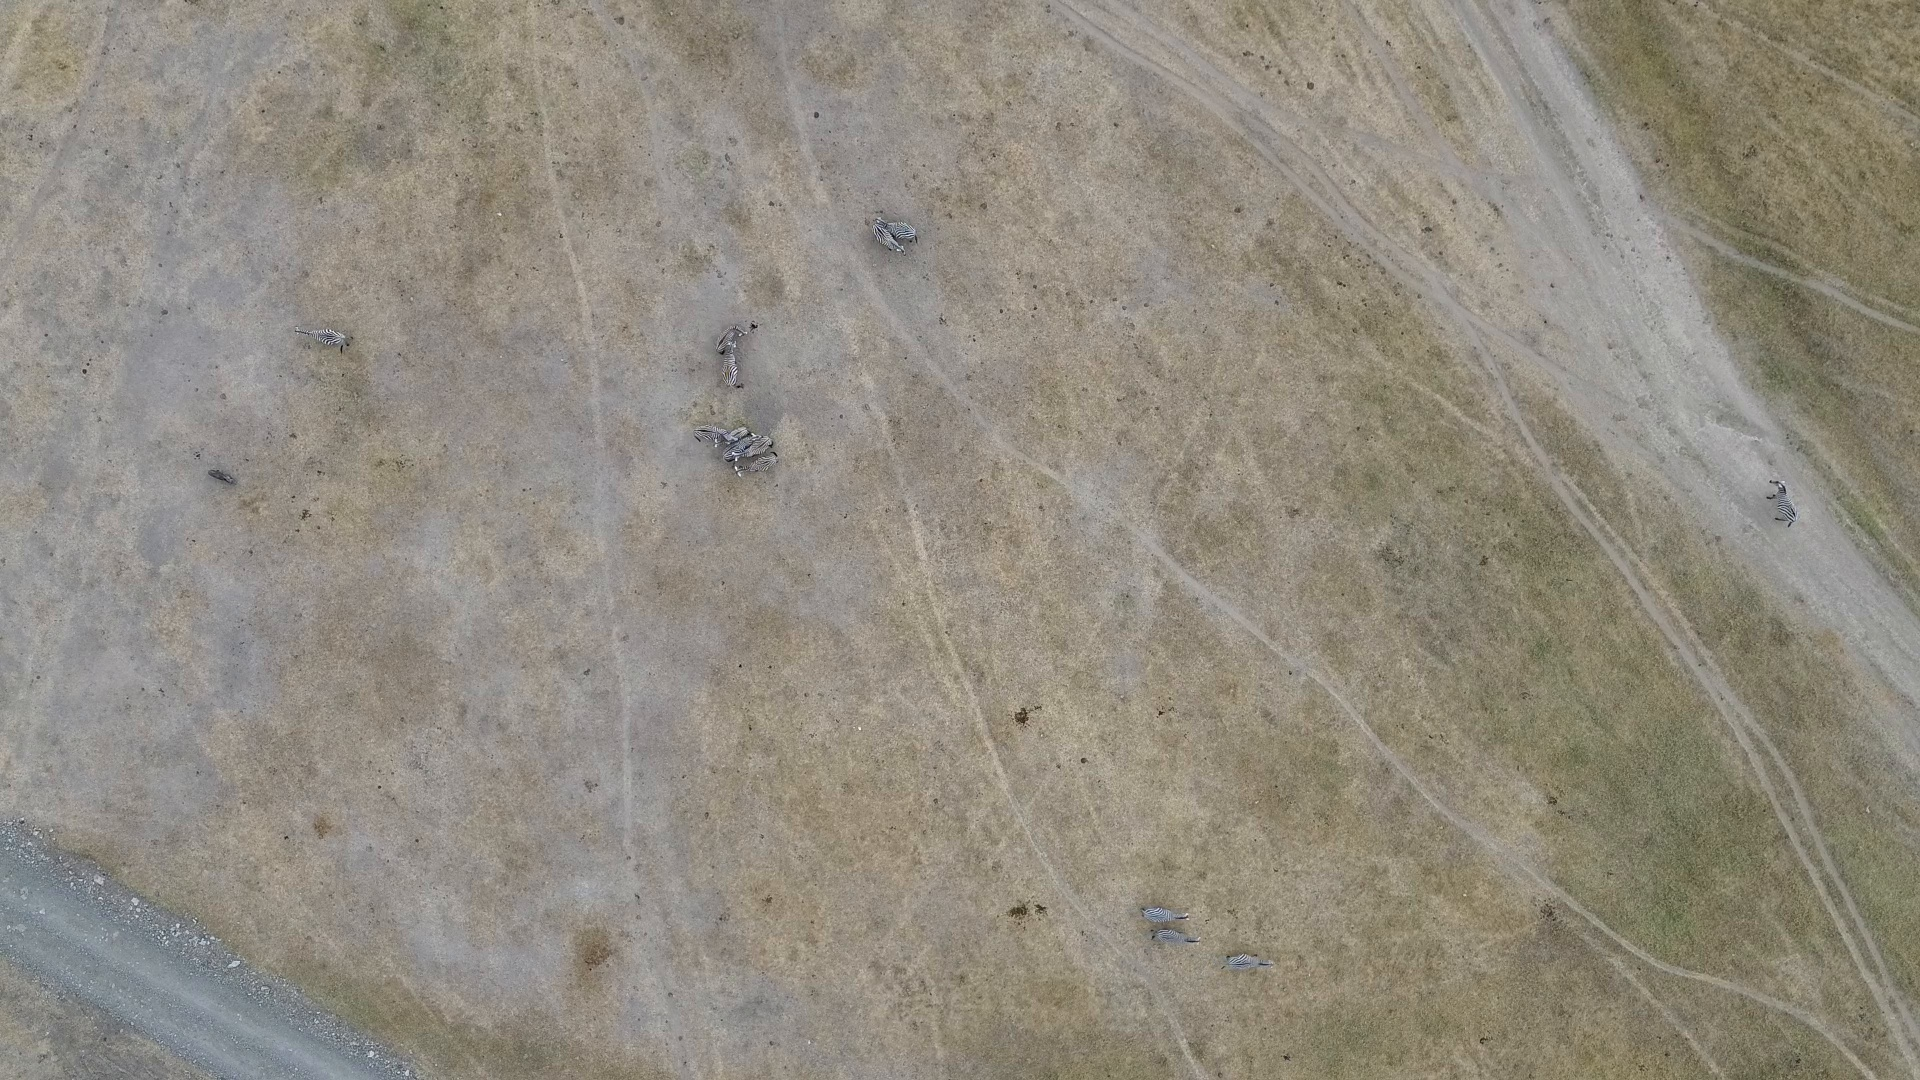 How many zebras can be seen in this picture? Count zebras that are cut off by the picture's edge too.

14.